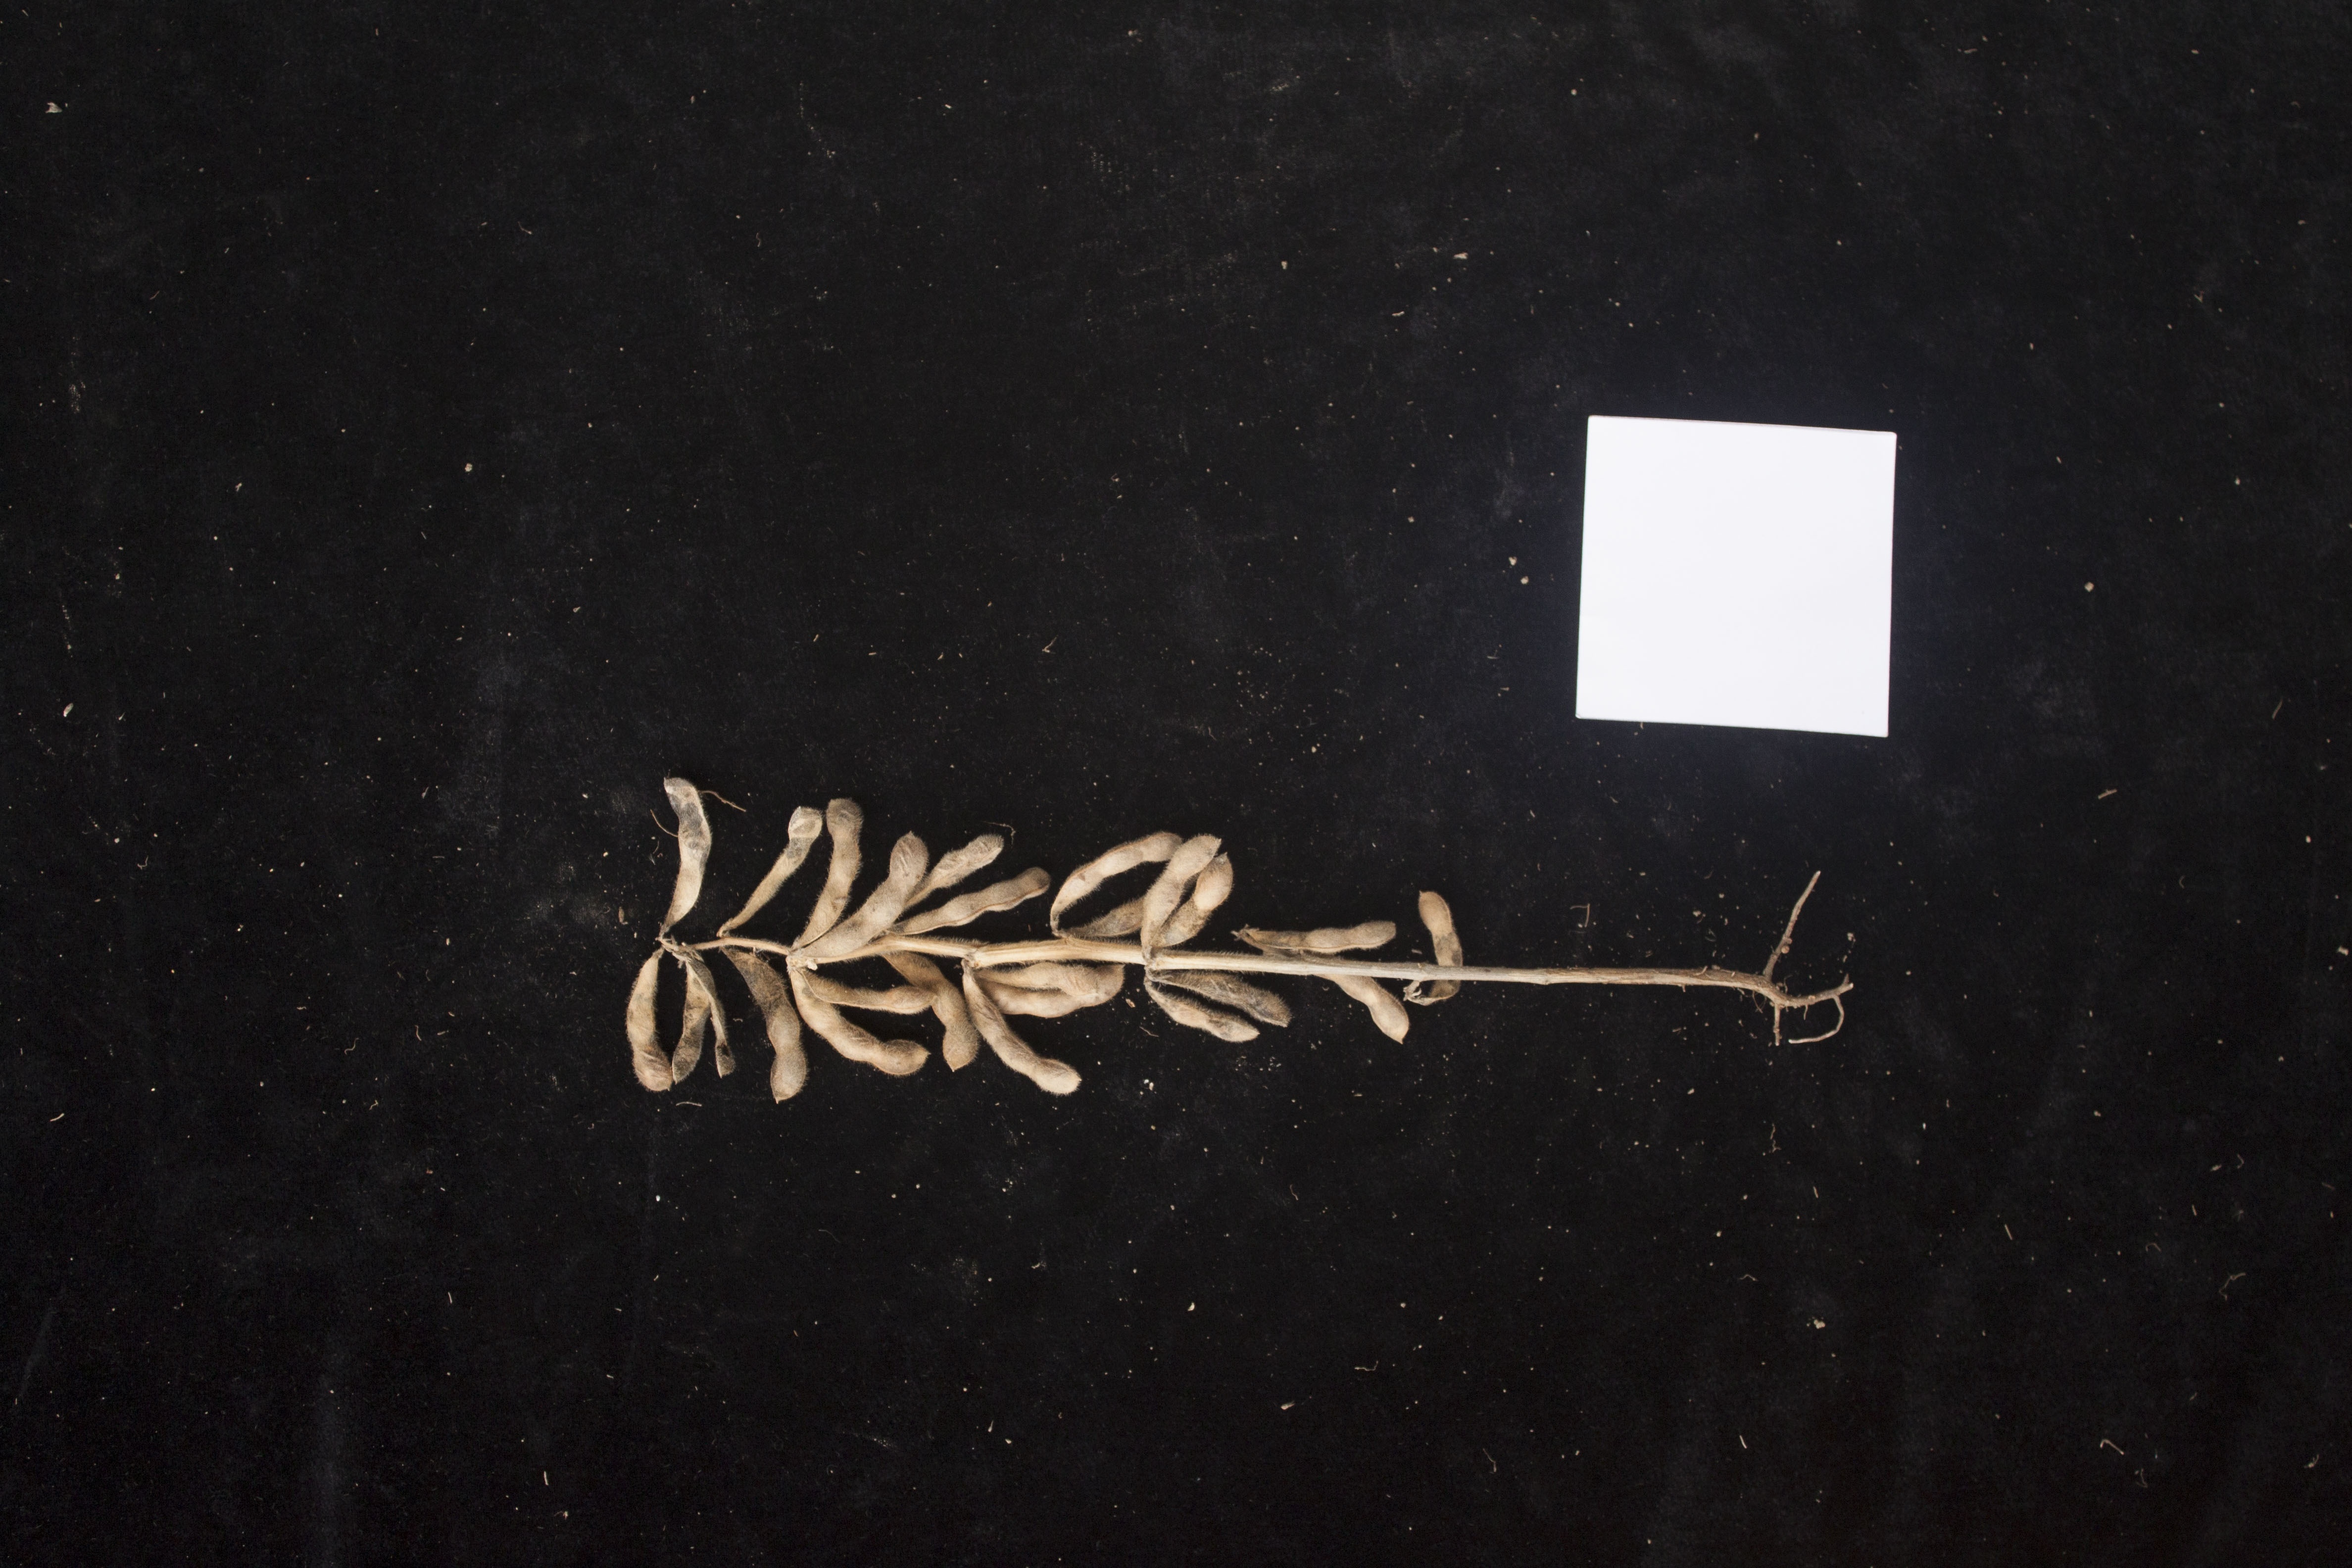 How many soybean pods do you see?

24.